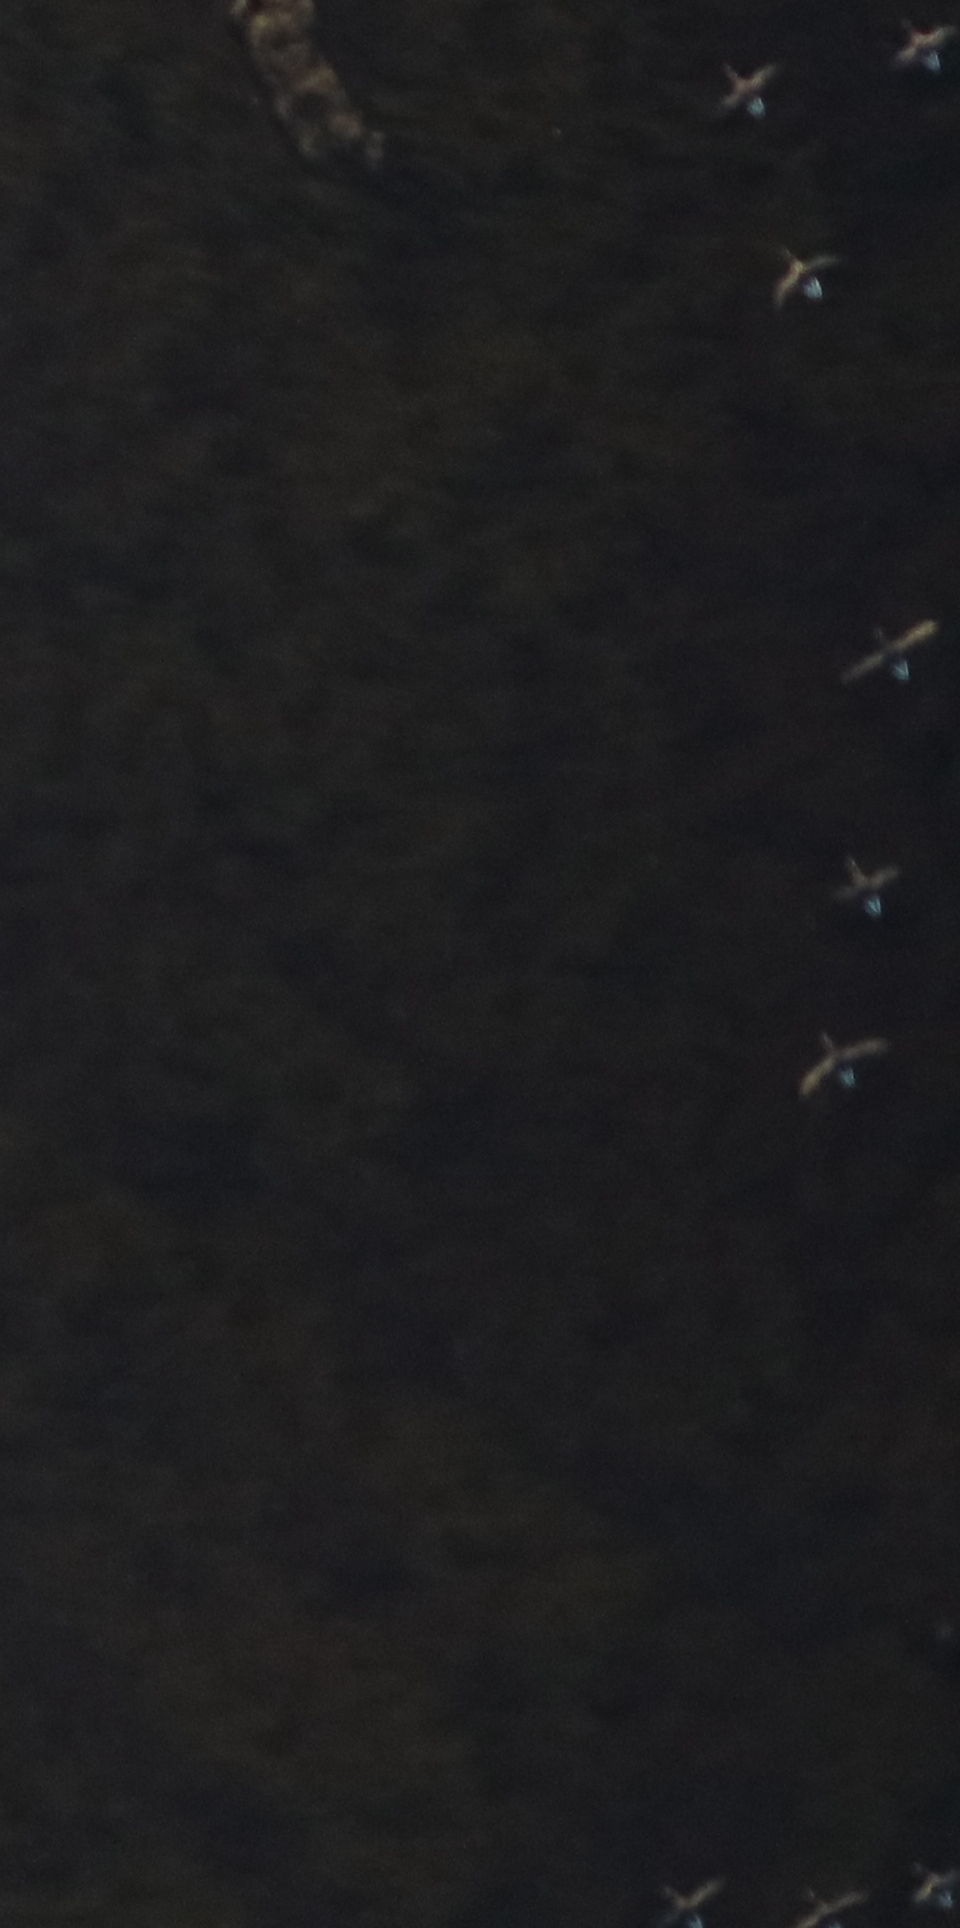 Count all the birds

9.